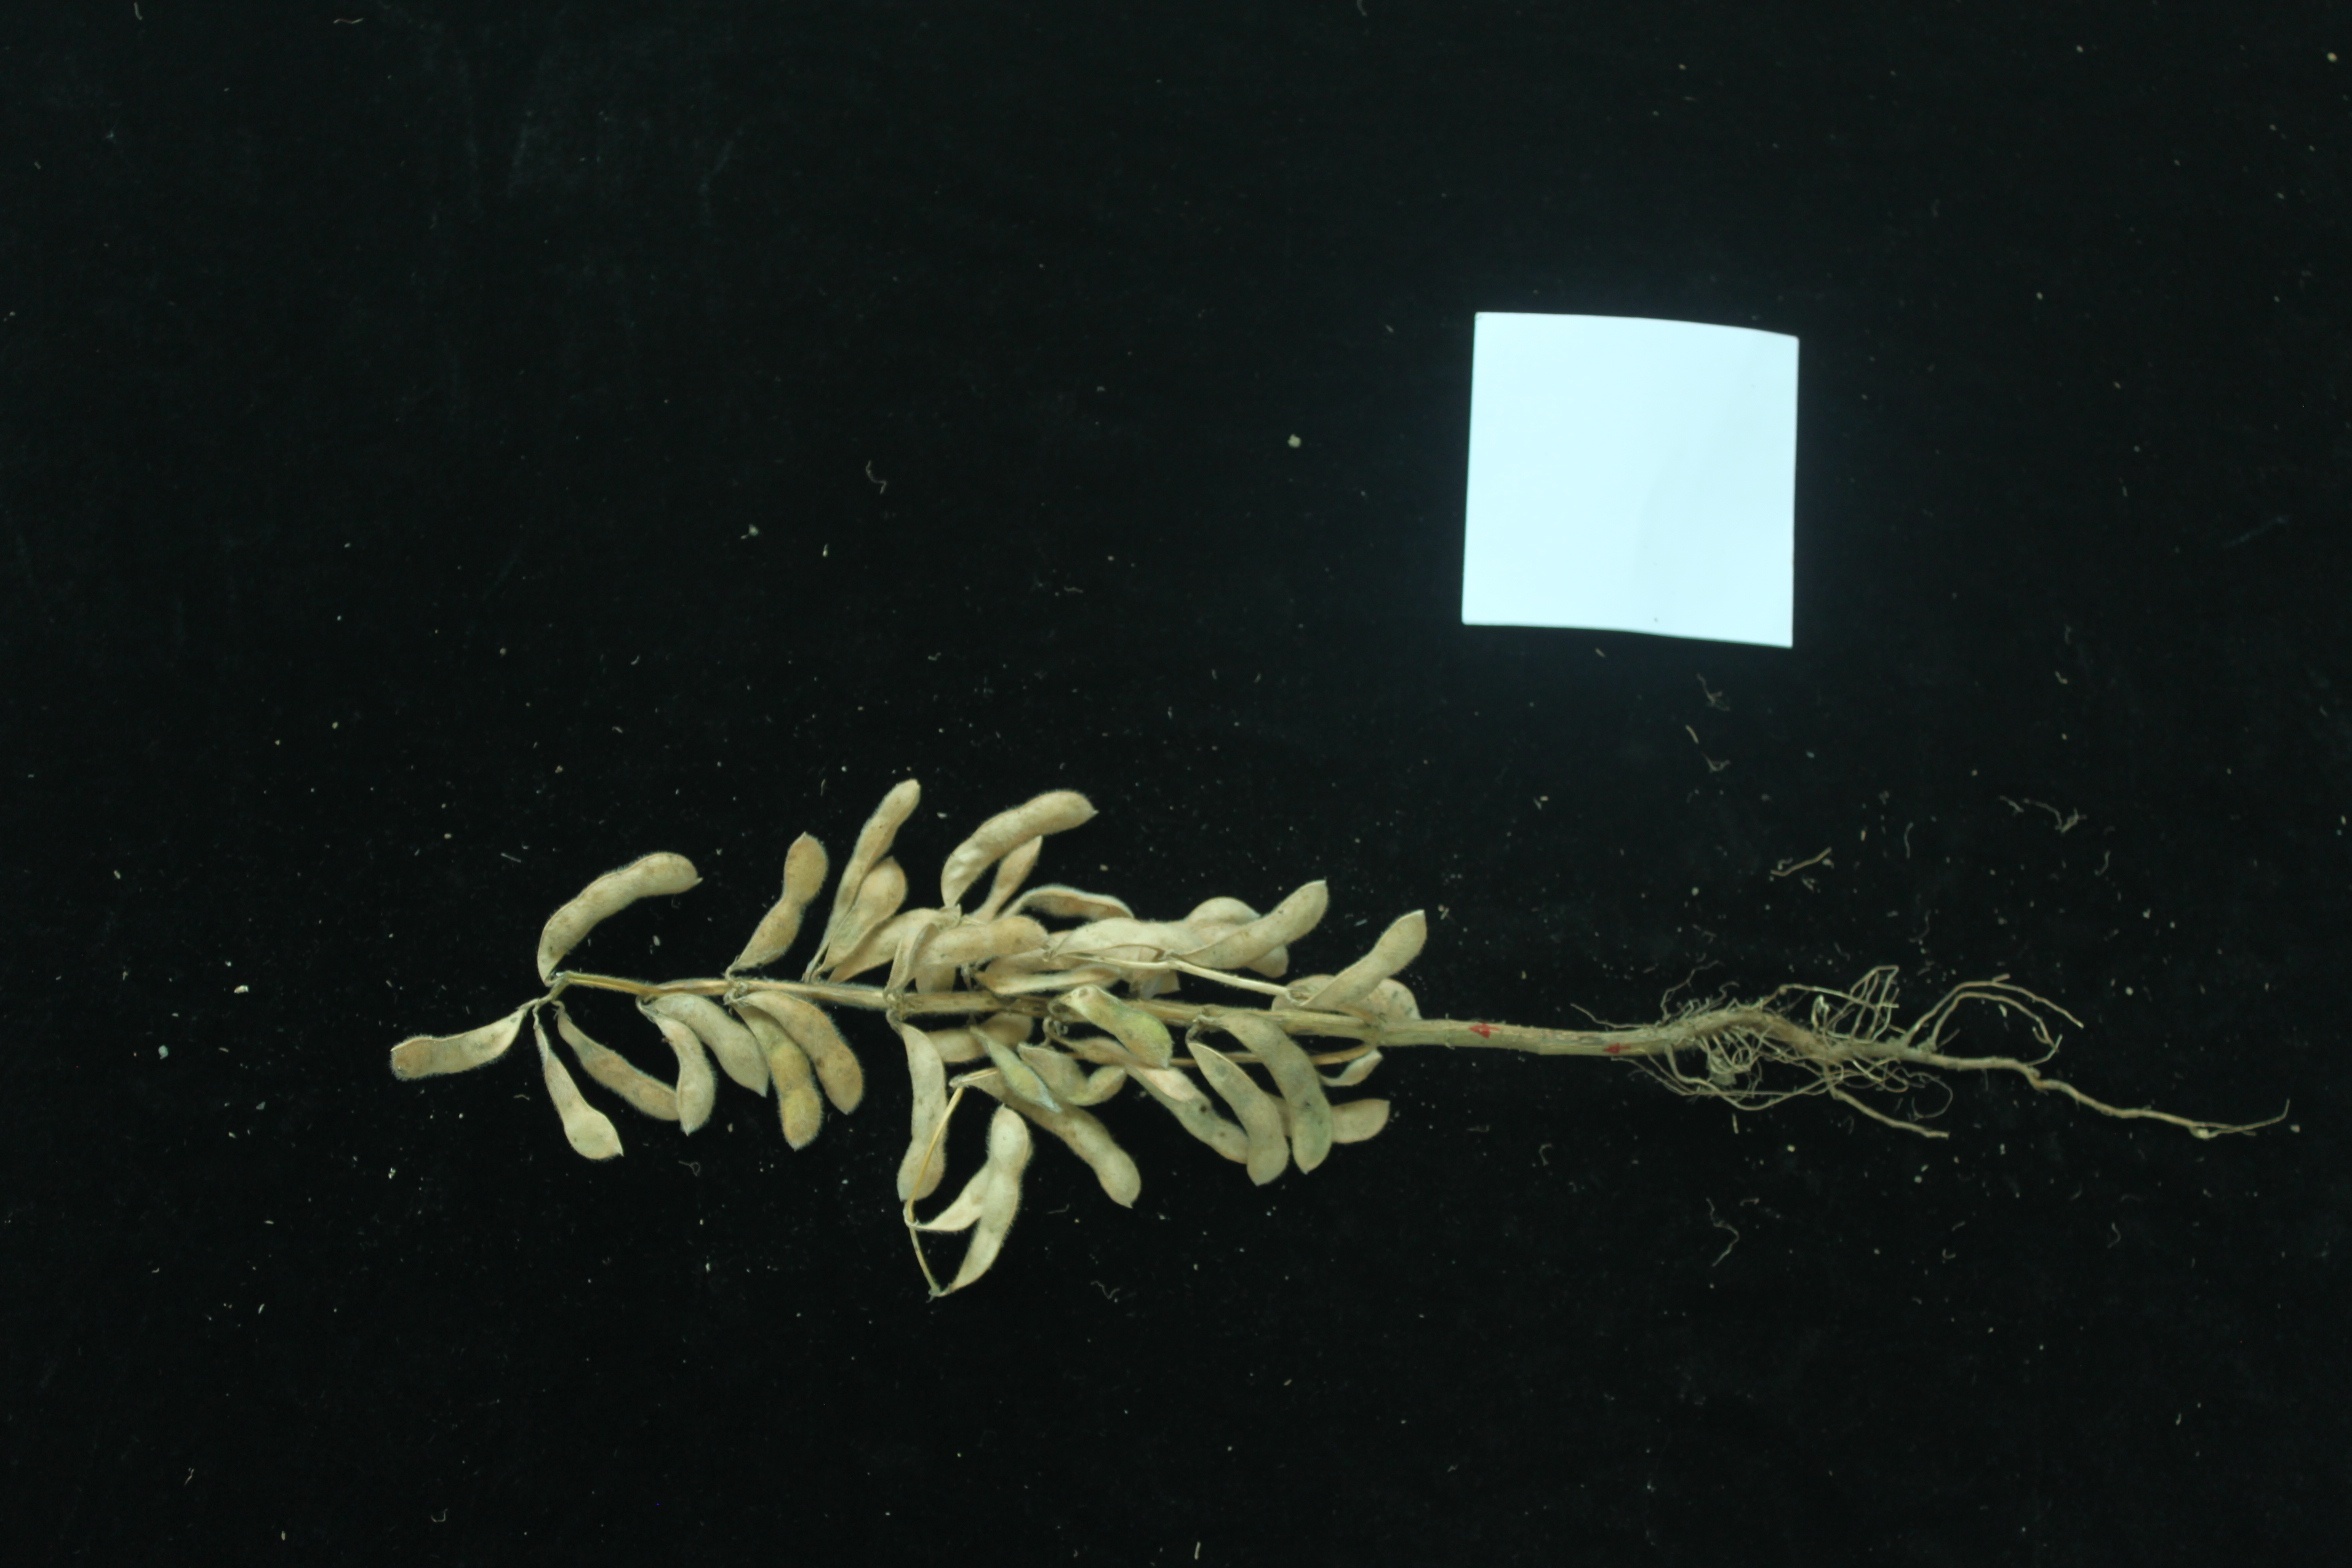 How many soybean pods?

30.